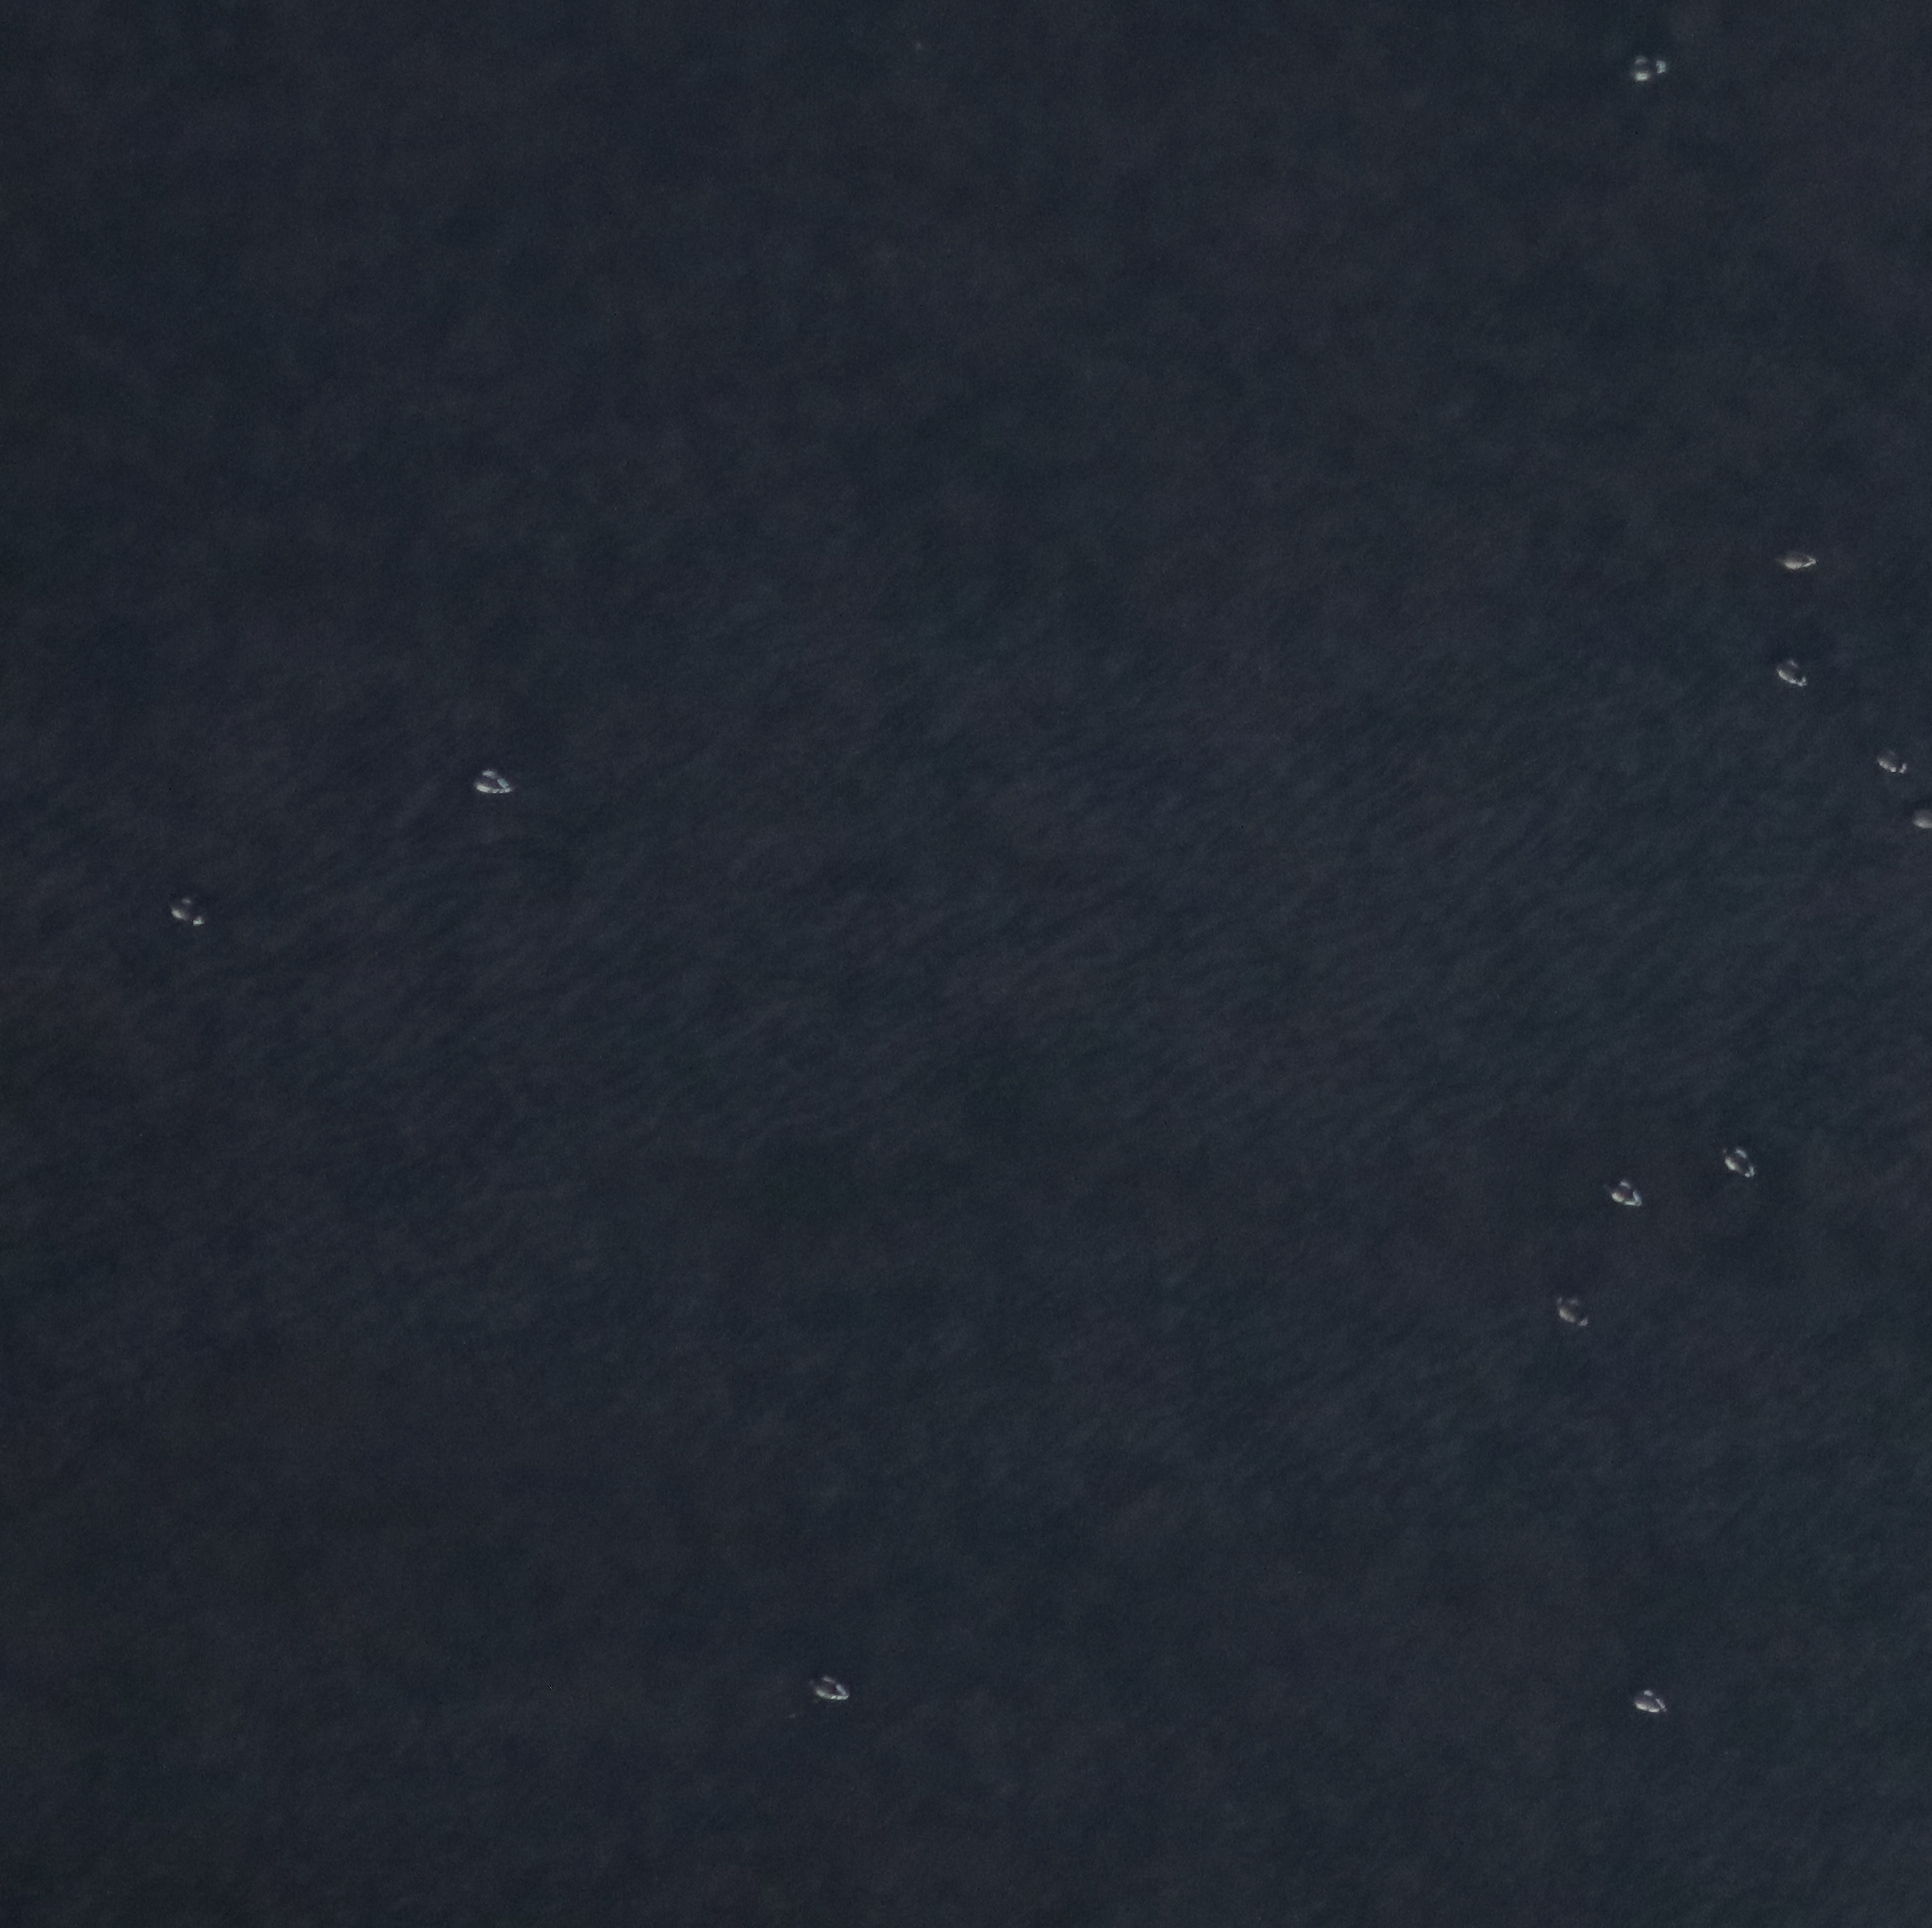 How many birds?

12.